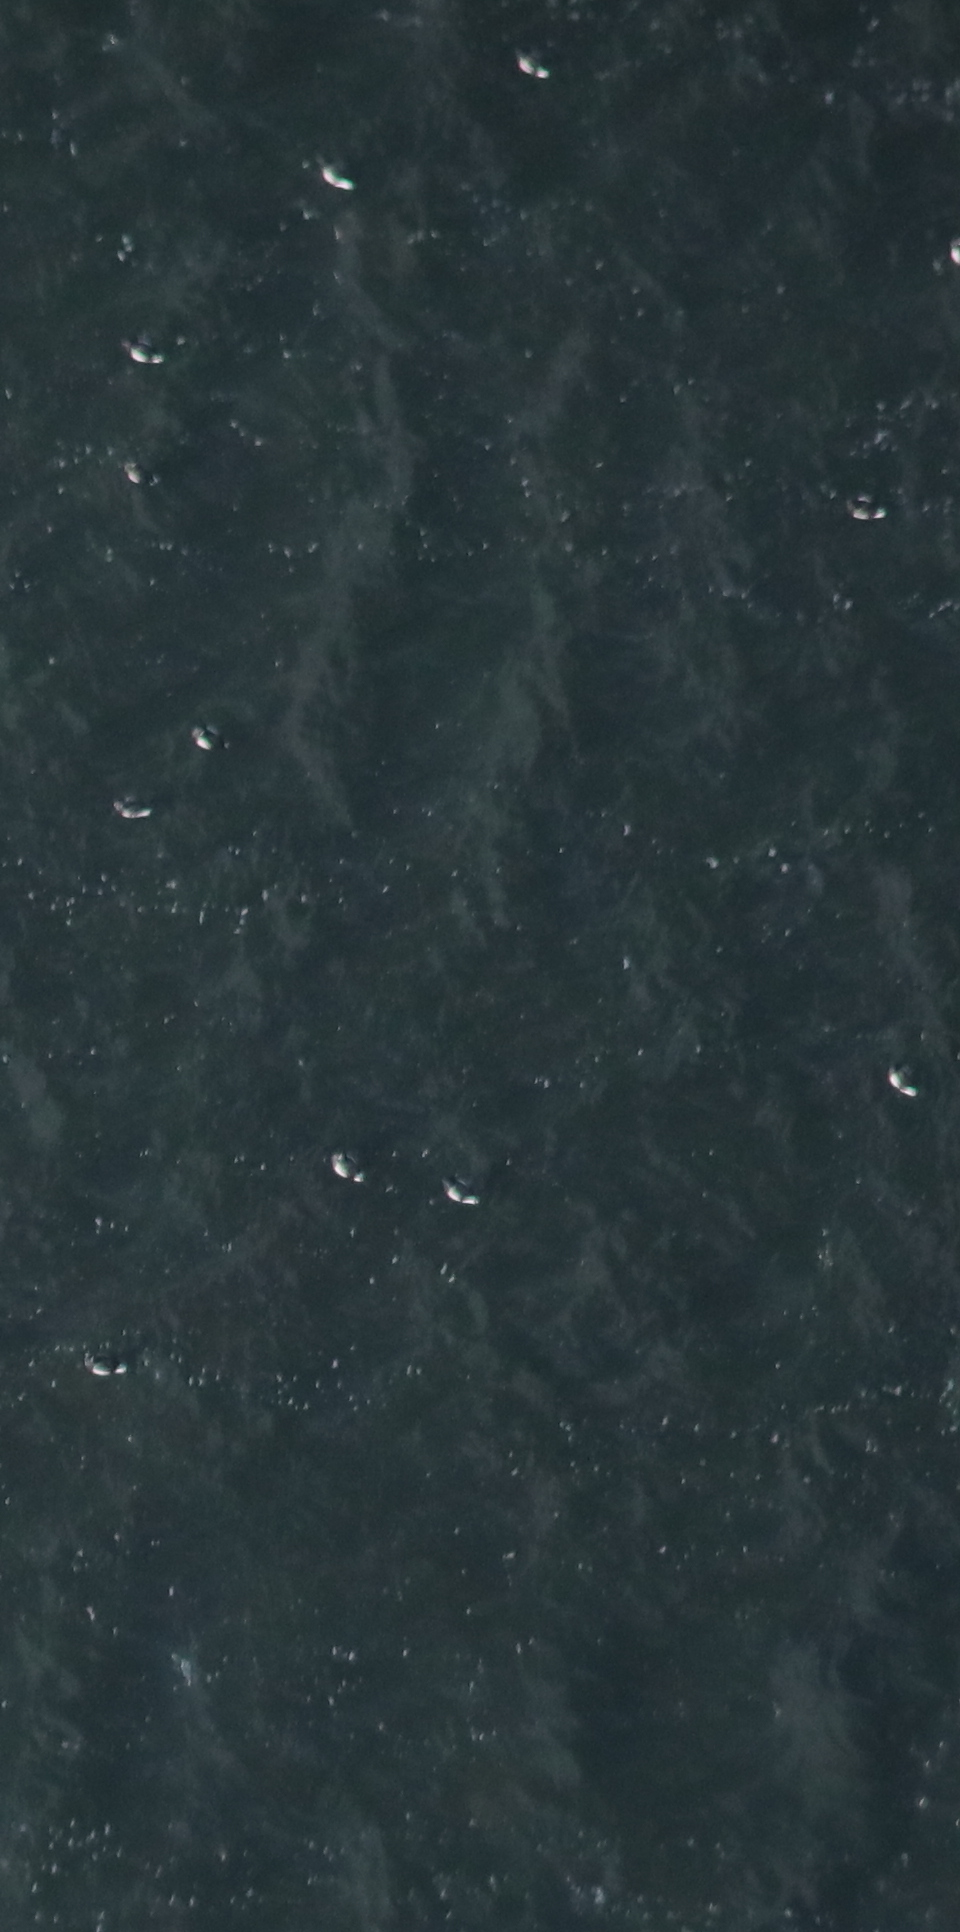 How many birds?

11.